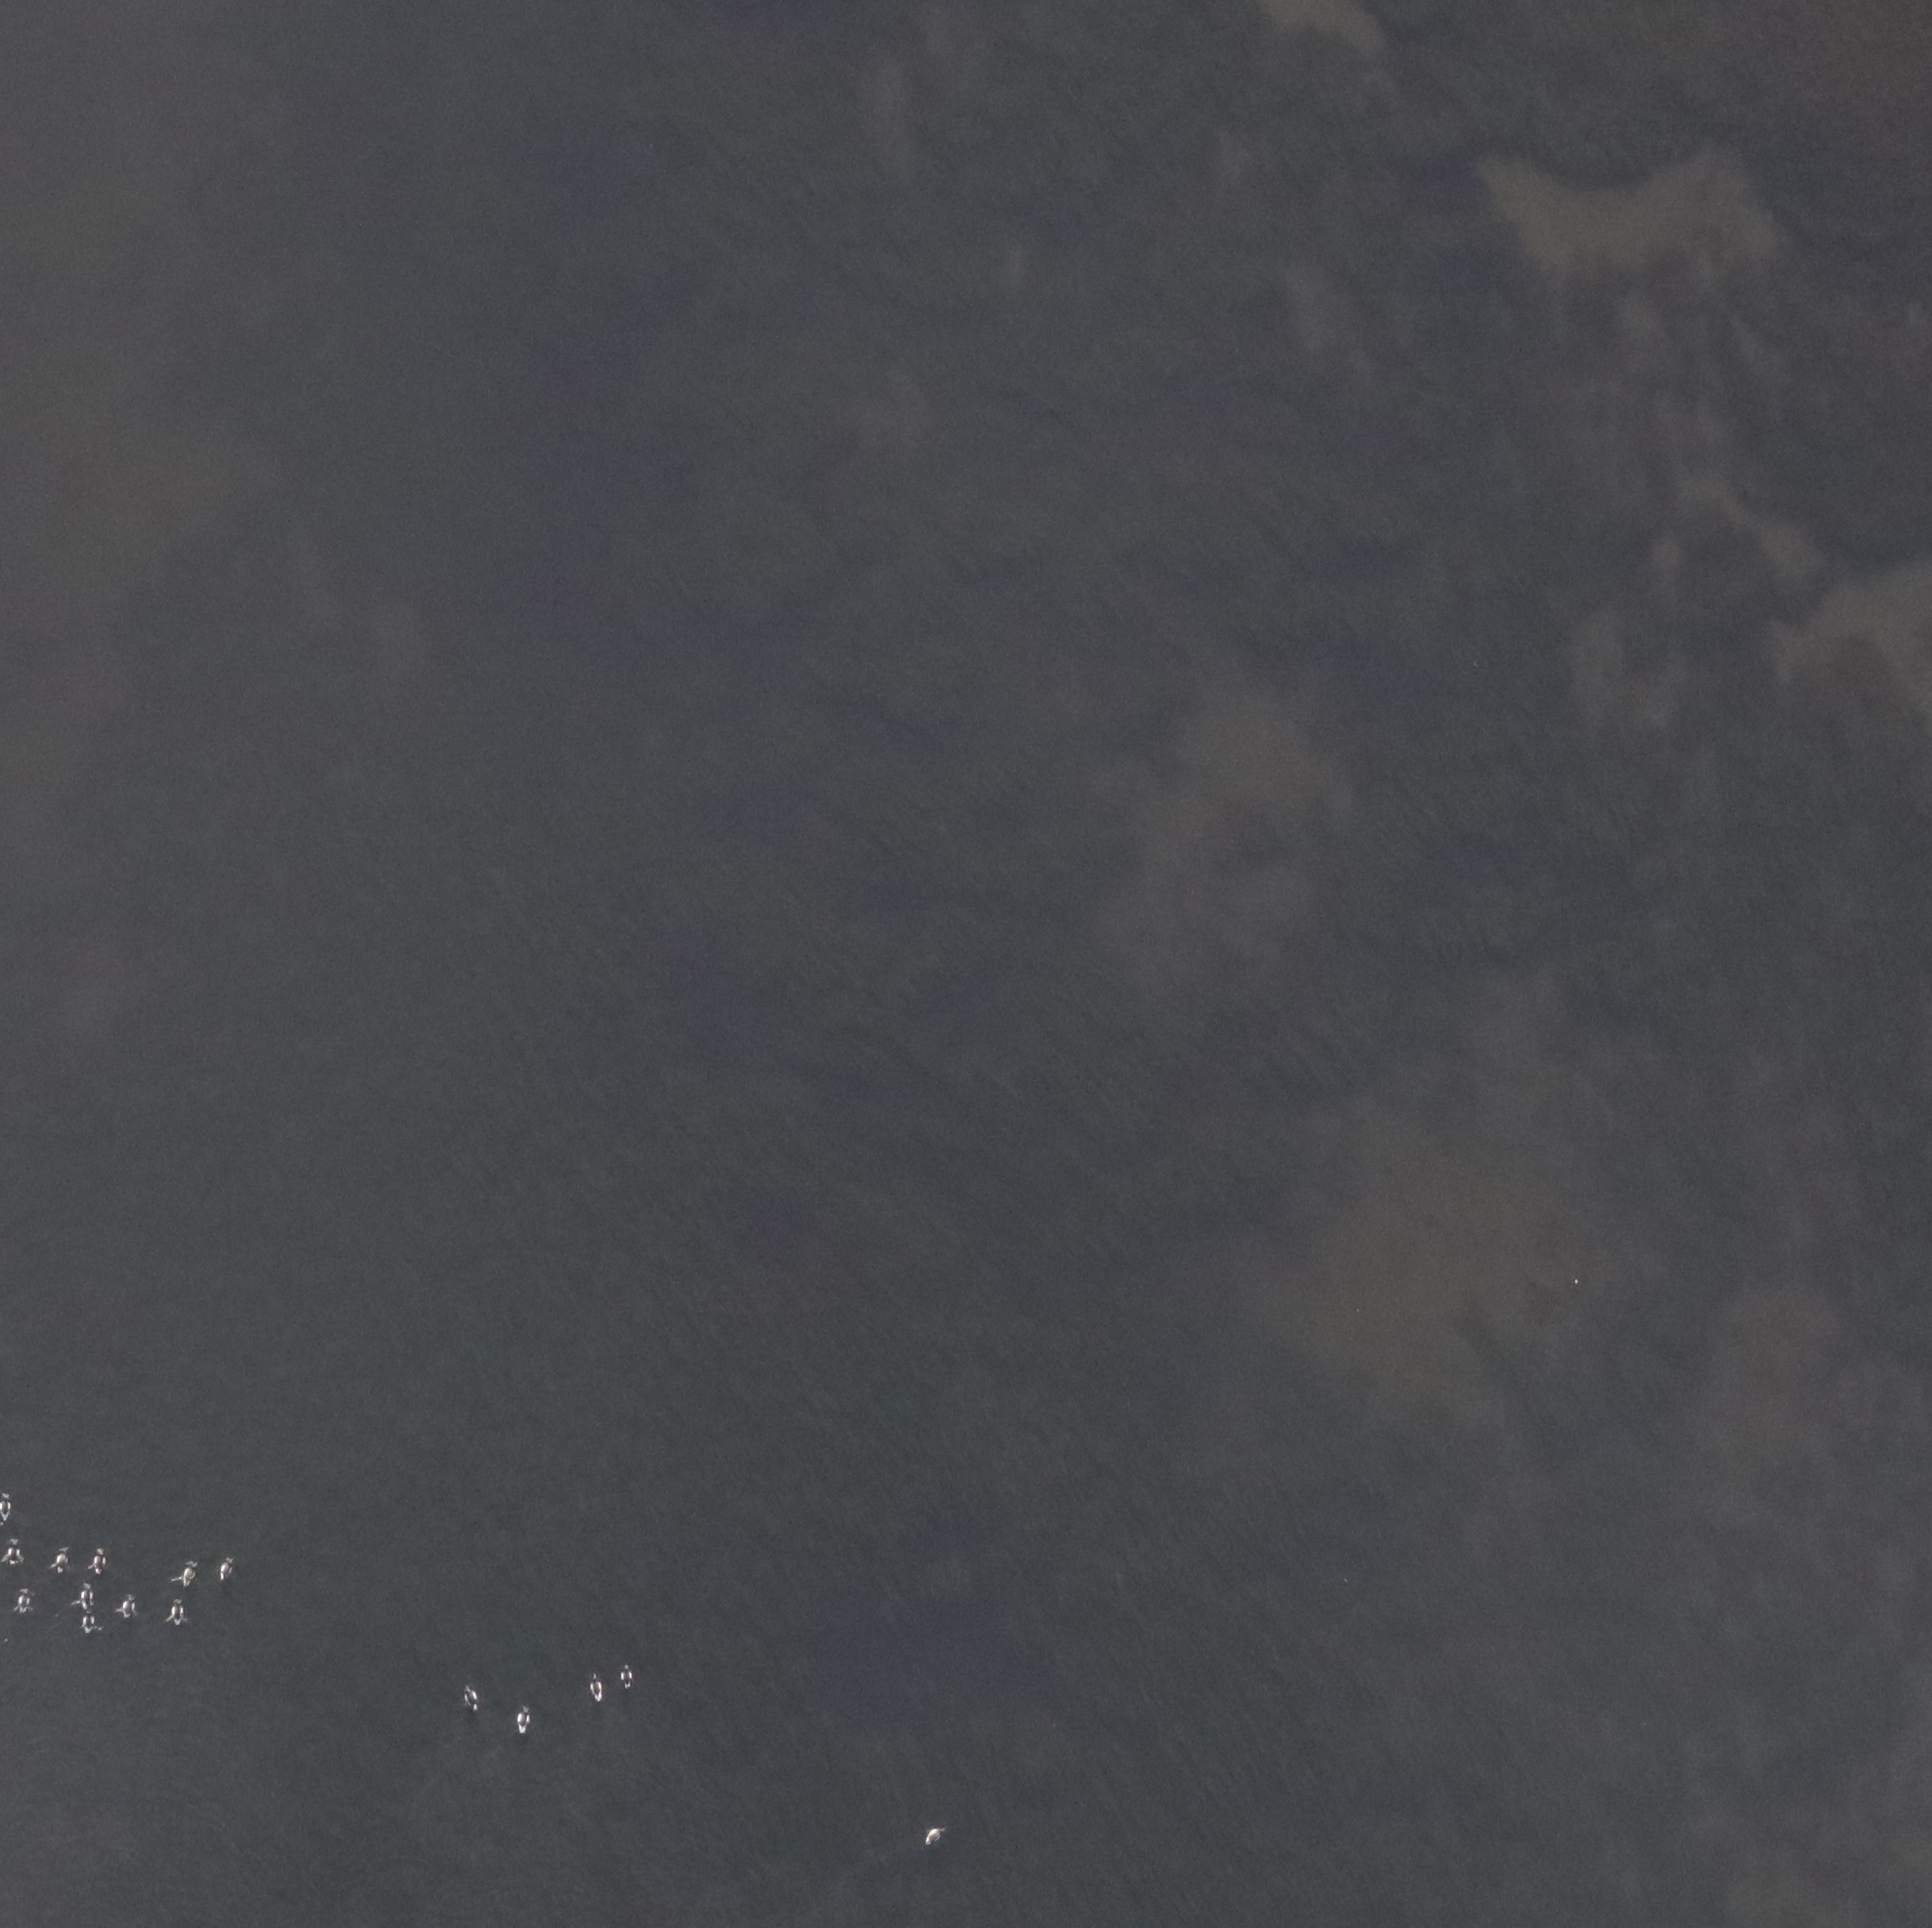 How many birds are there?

16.